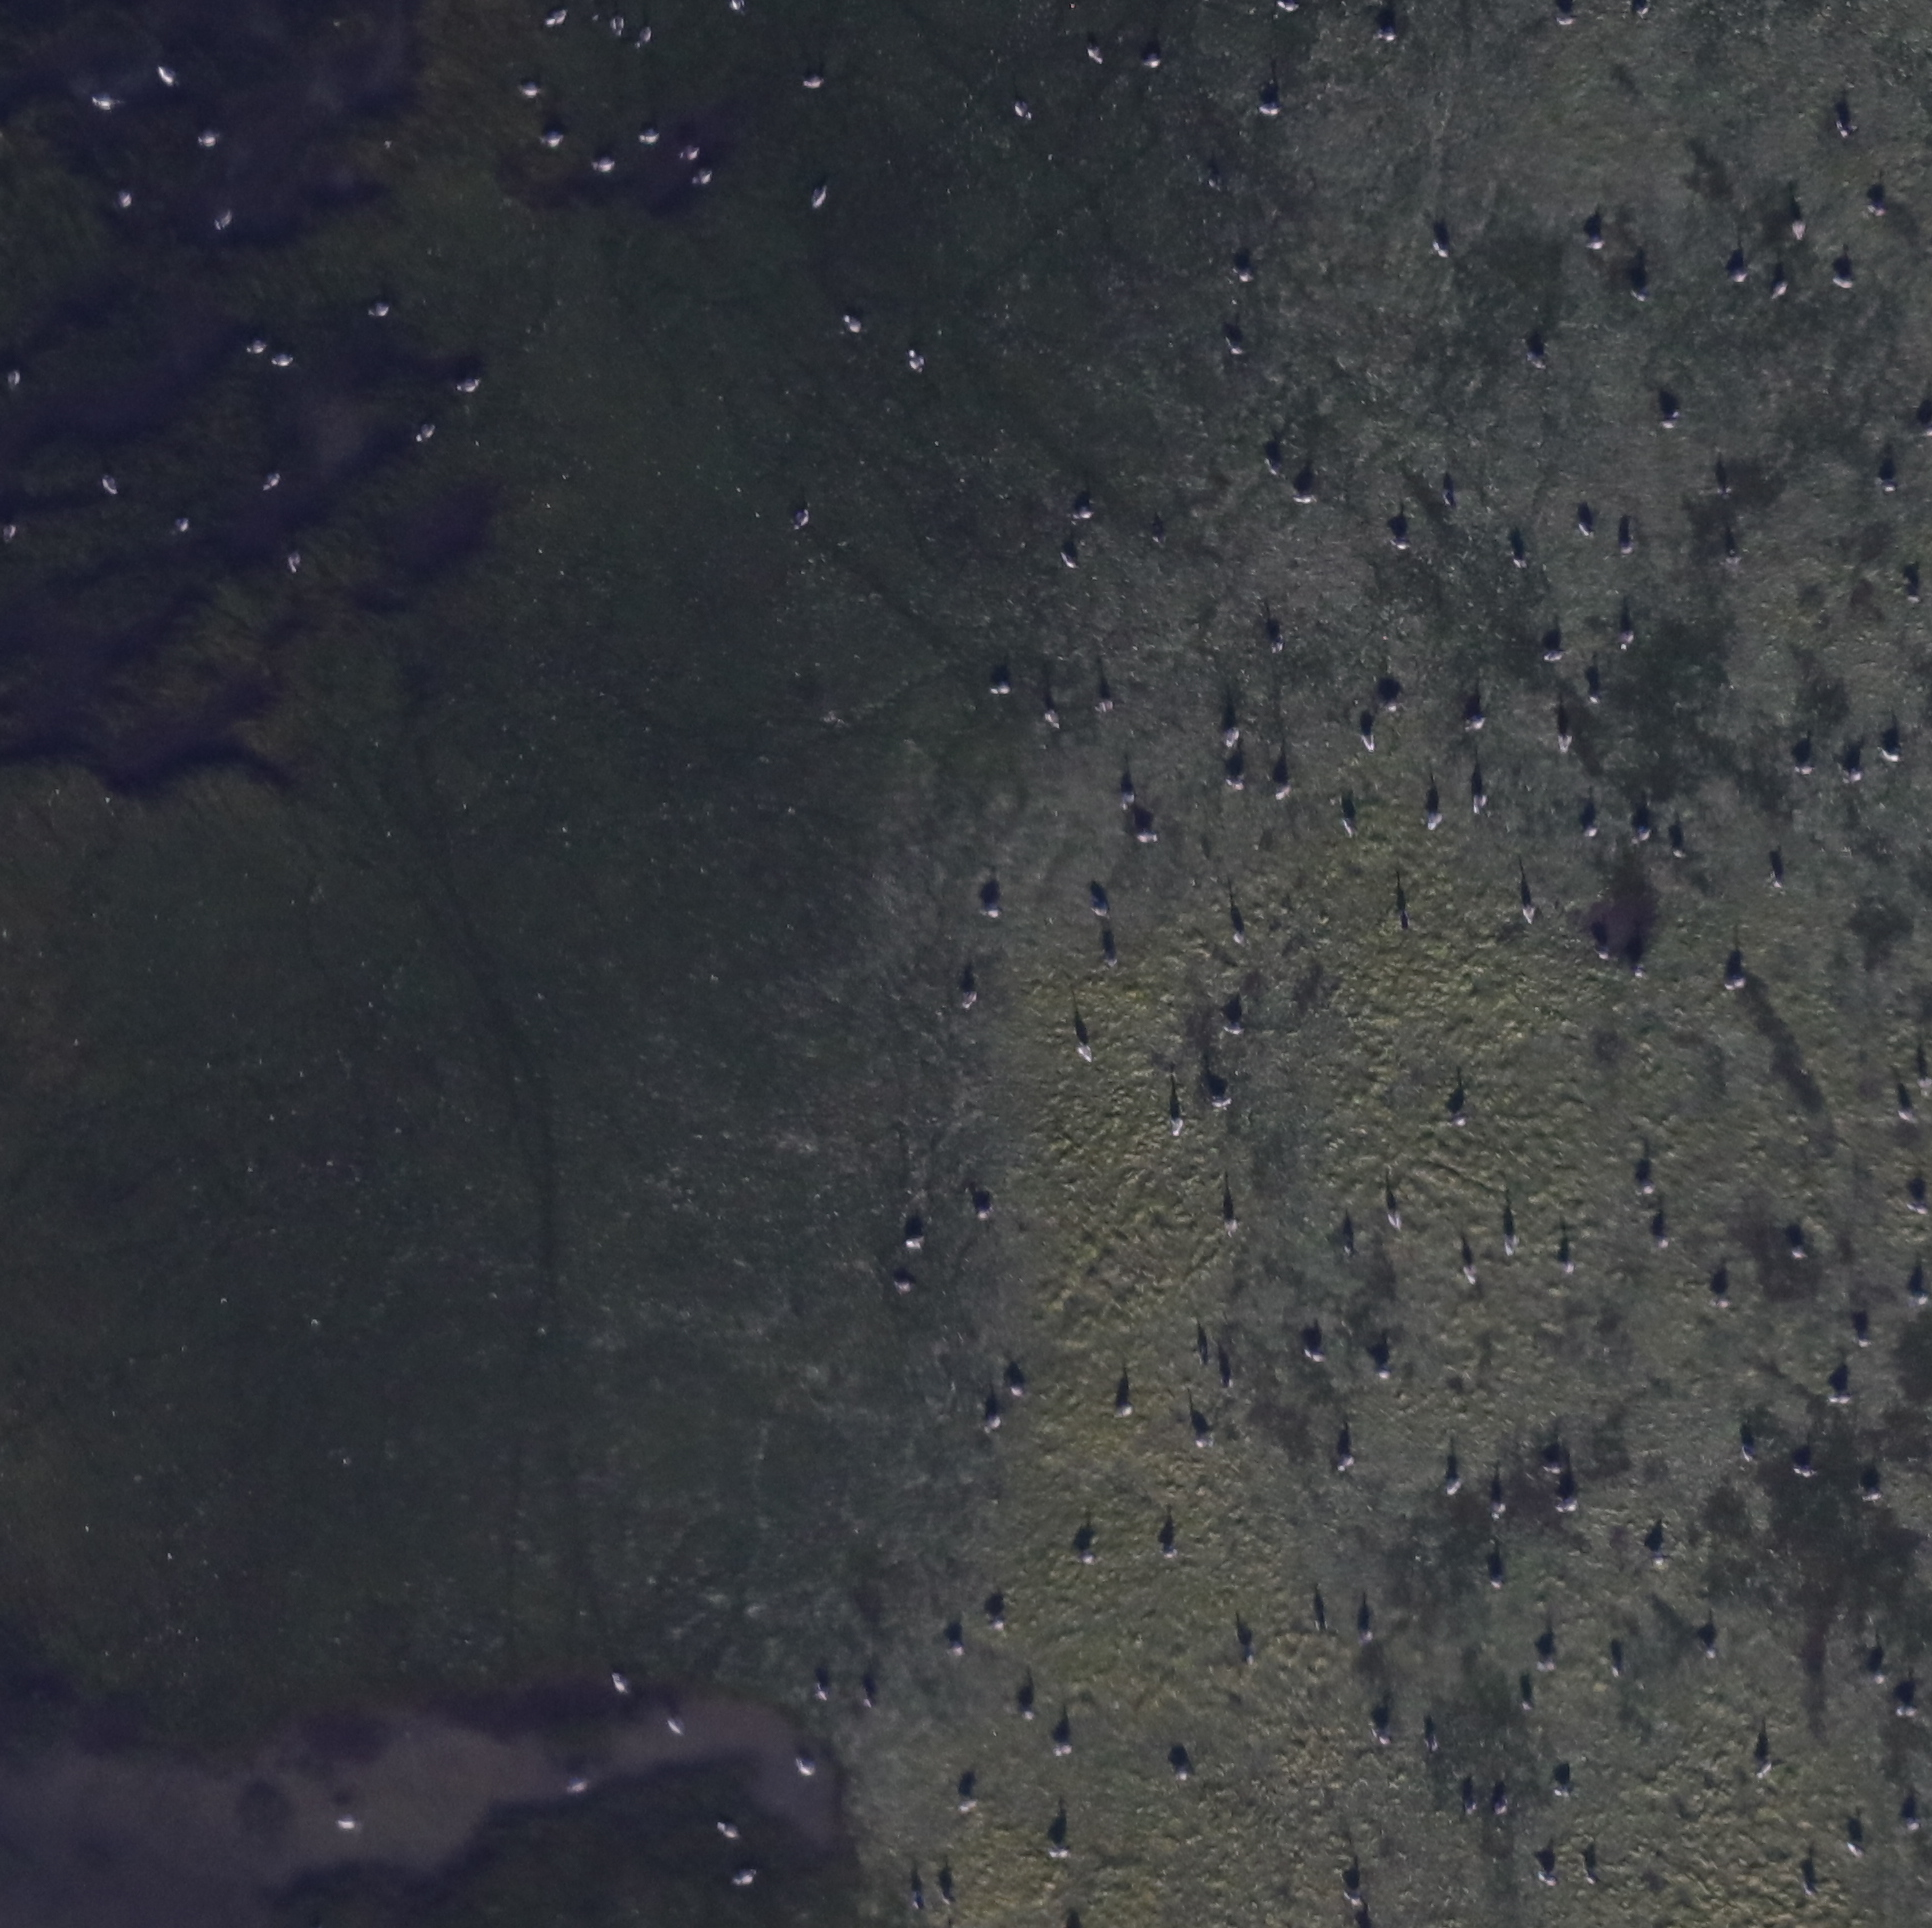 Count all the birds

185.